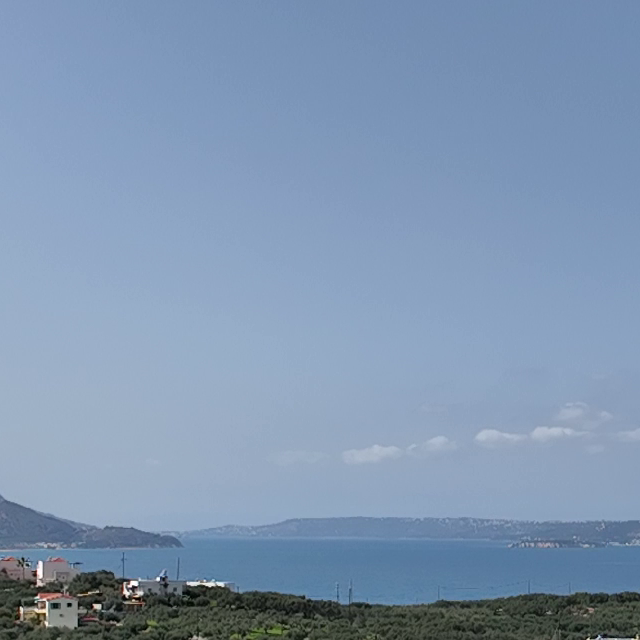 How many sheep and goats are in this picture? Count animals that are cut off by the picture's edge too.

0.